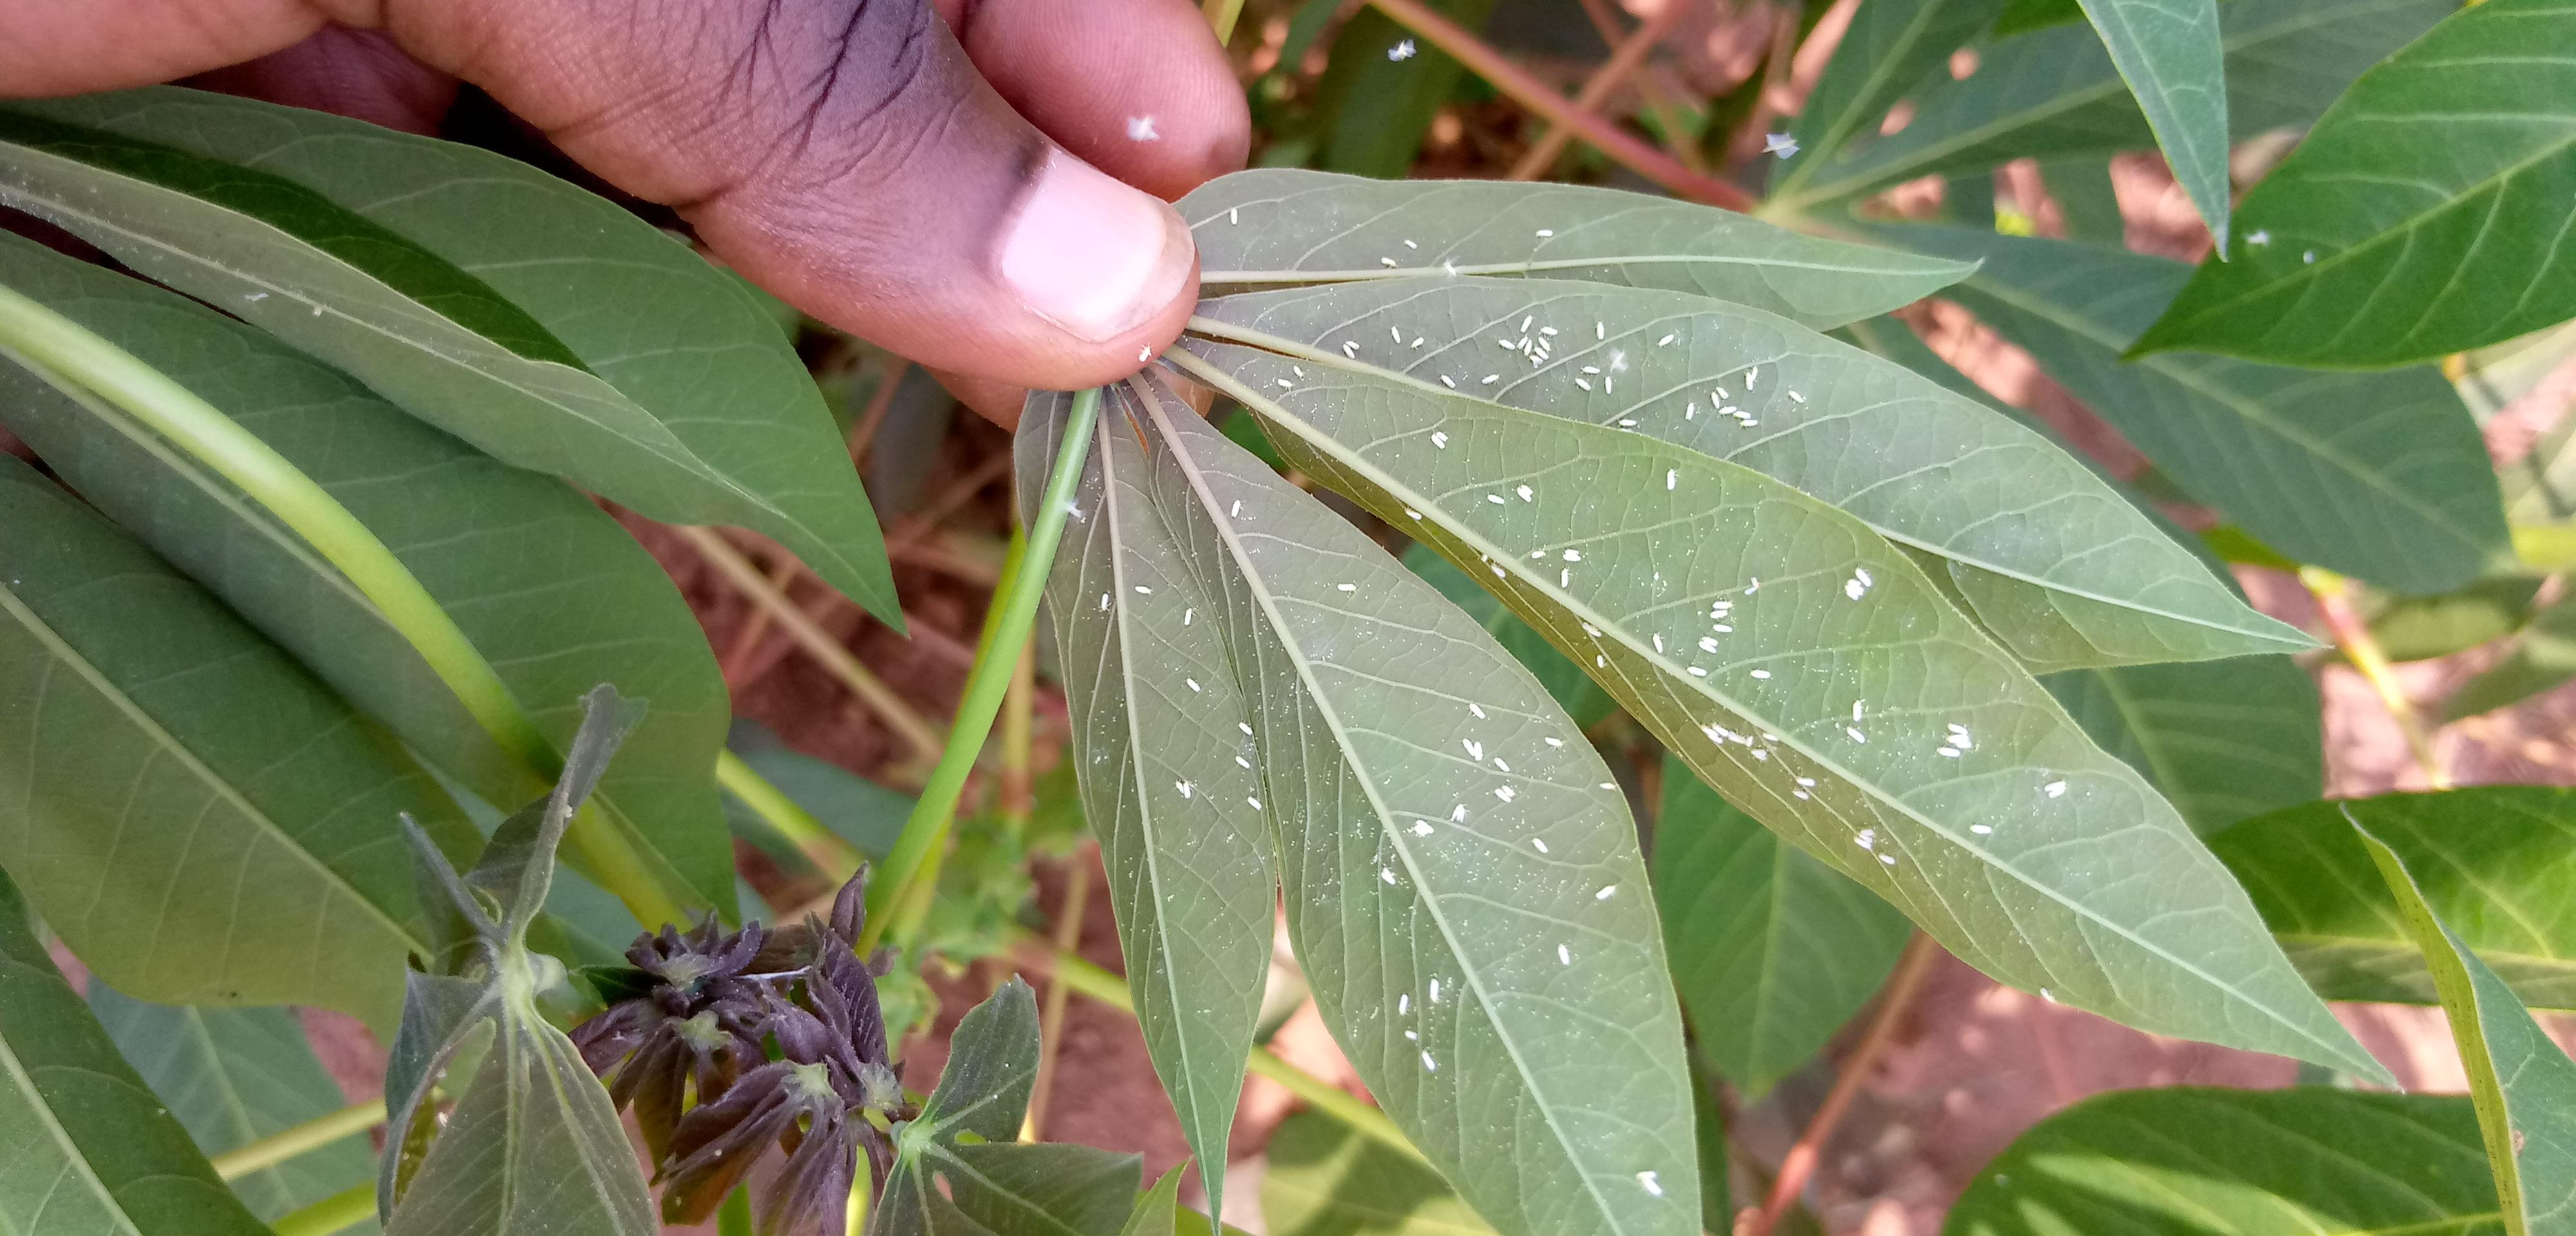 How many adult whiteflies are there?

115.